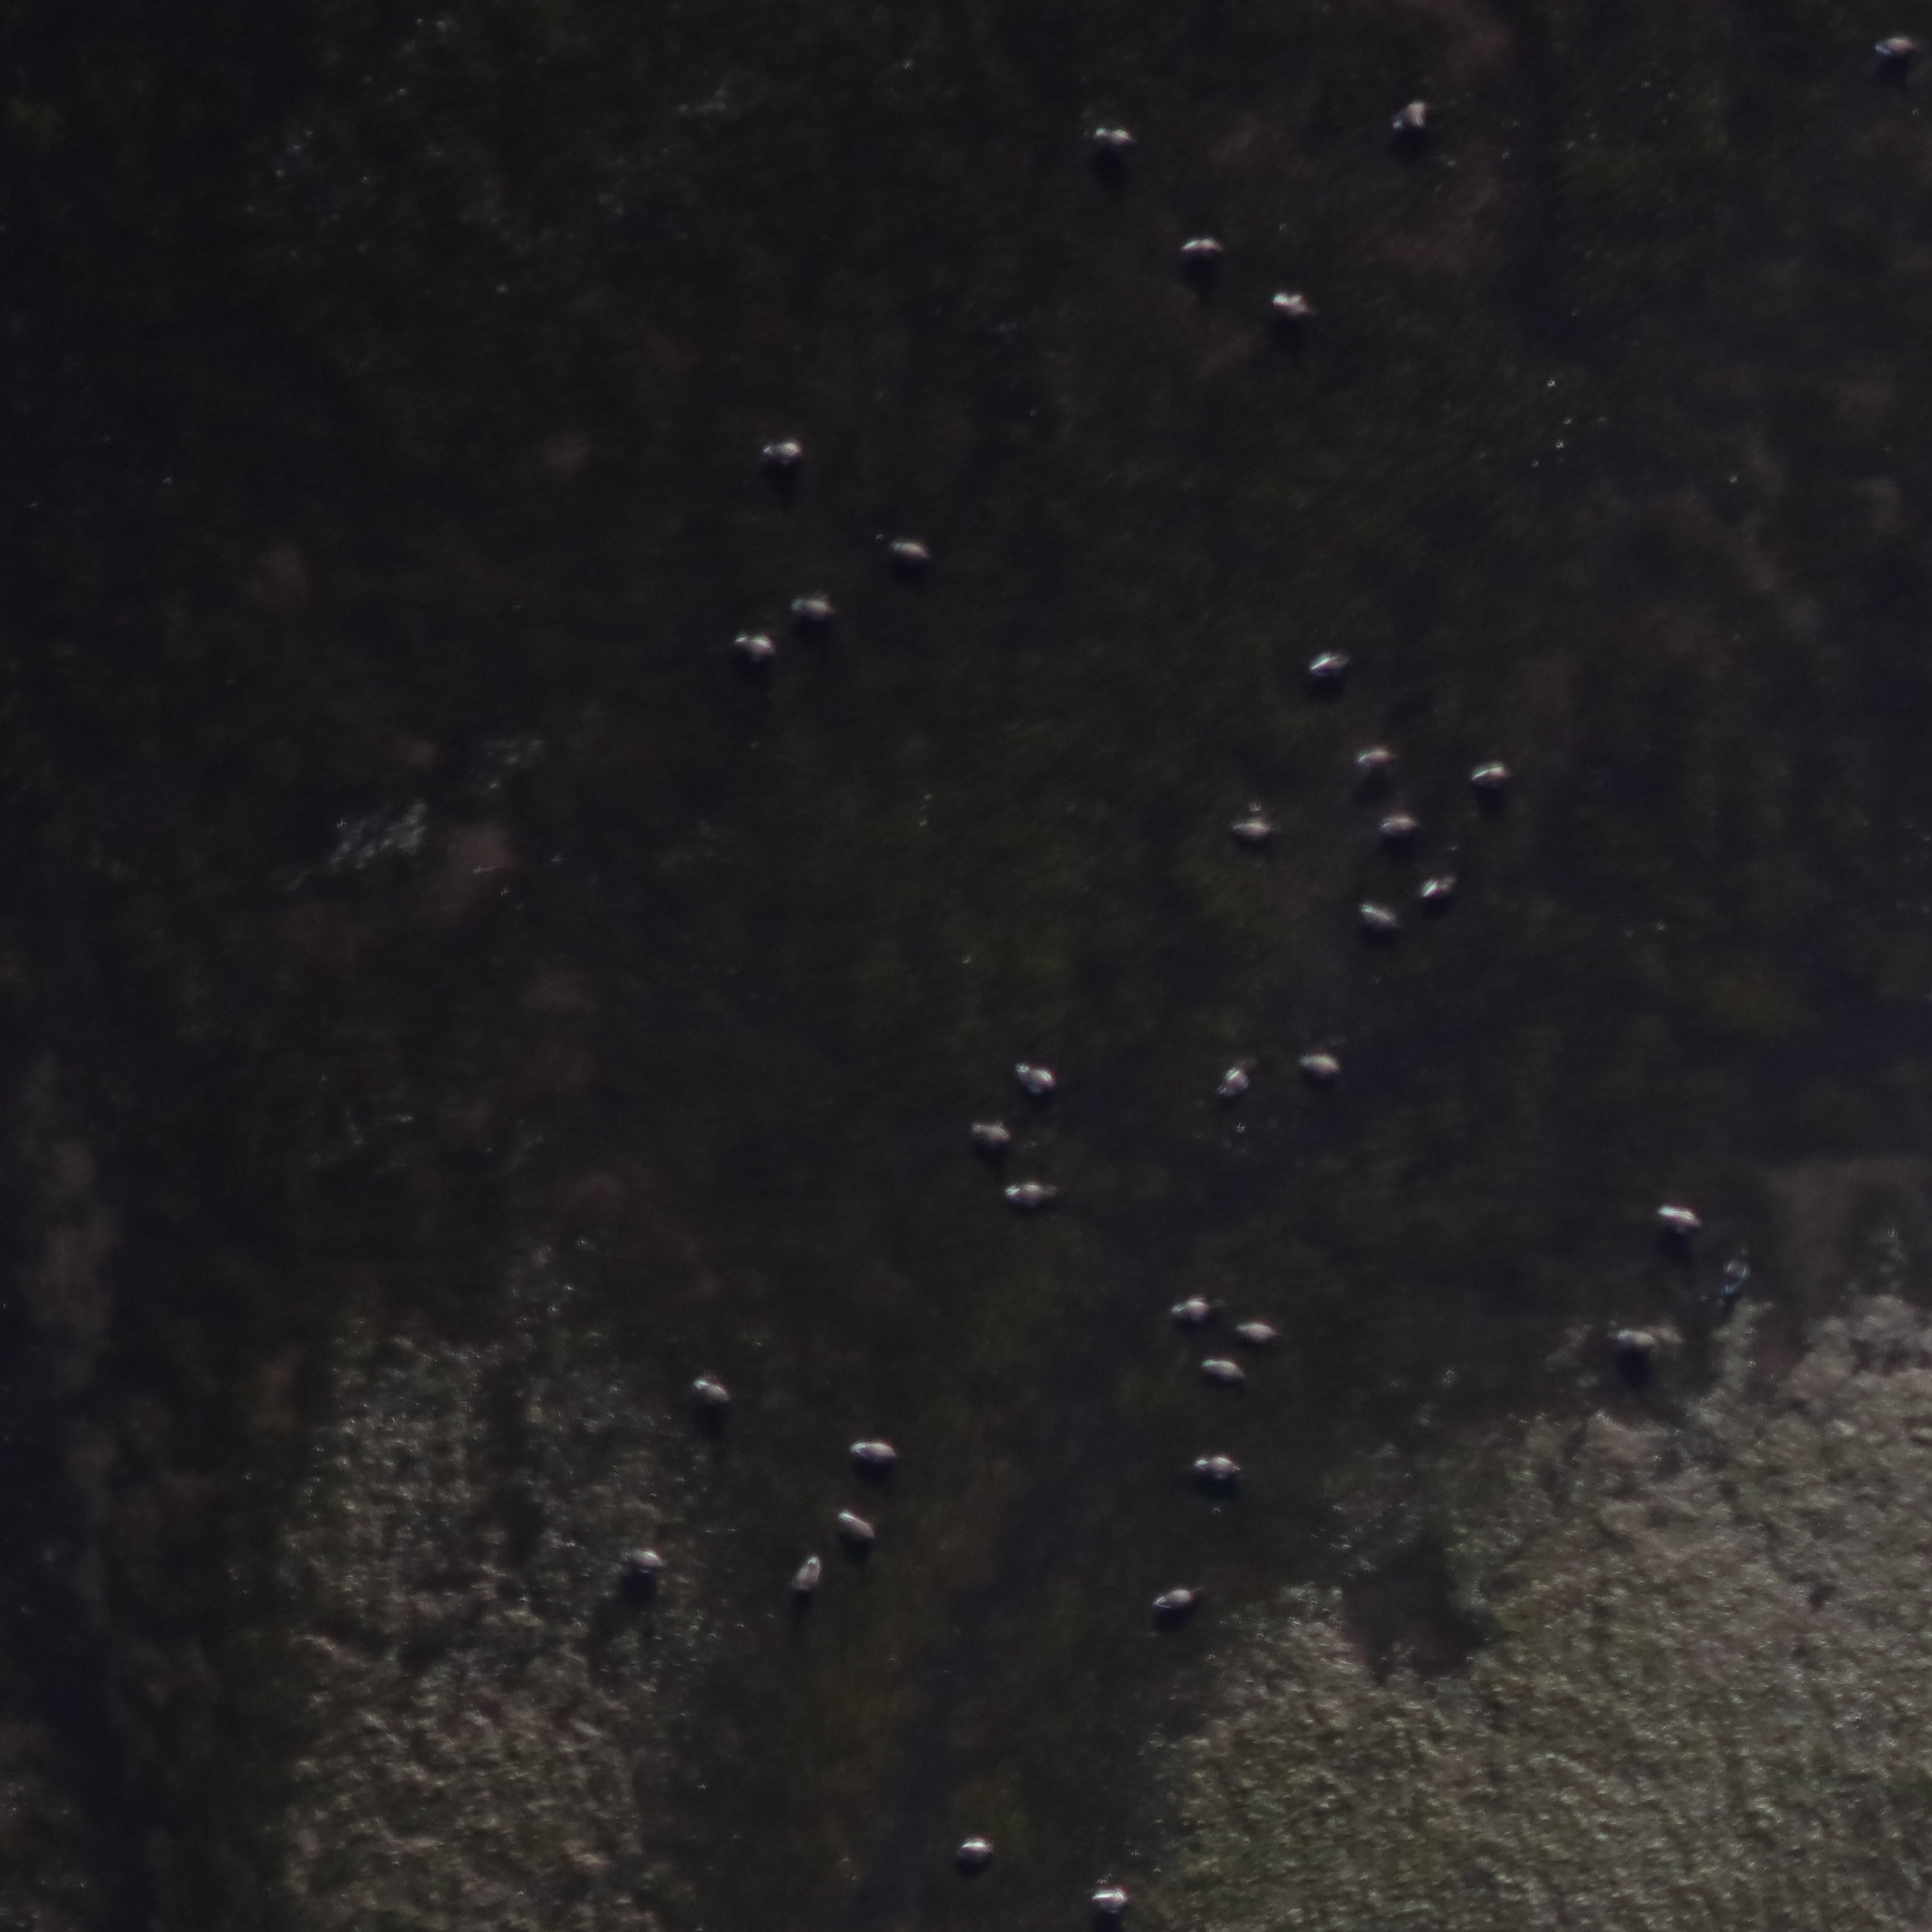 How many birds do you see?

36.